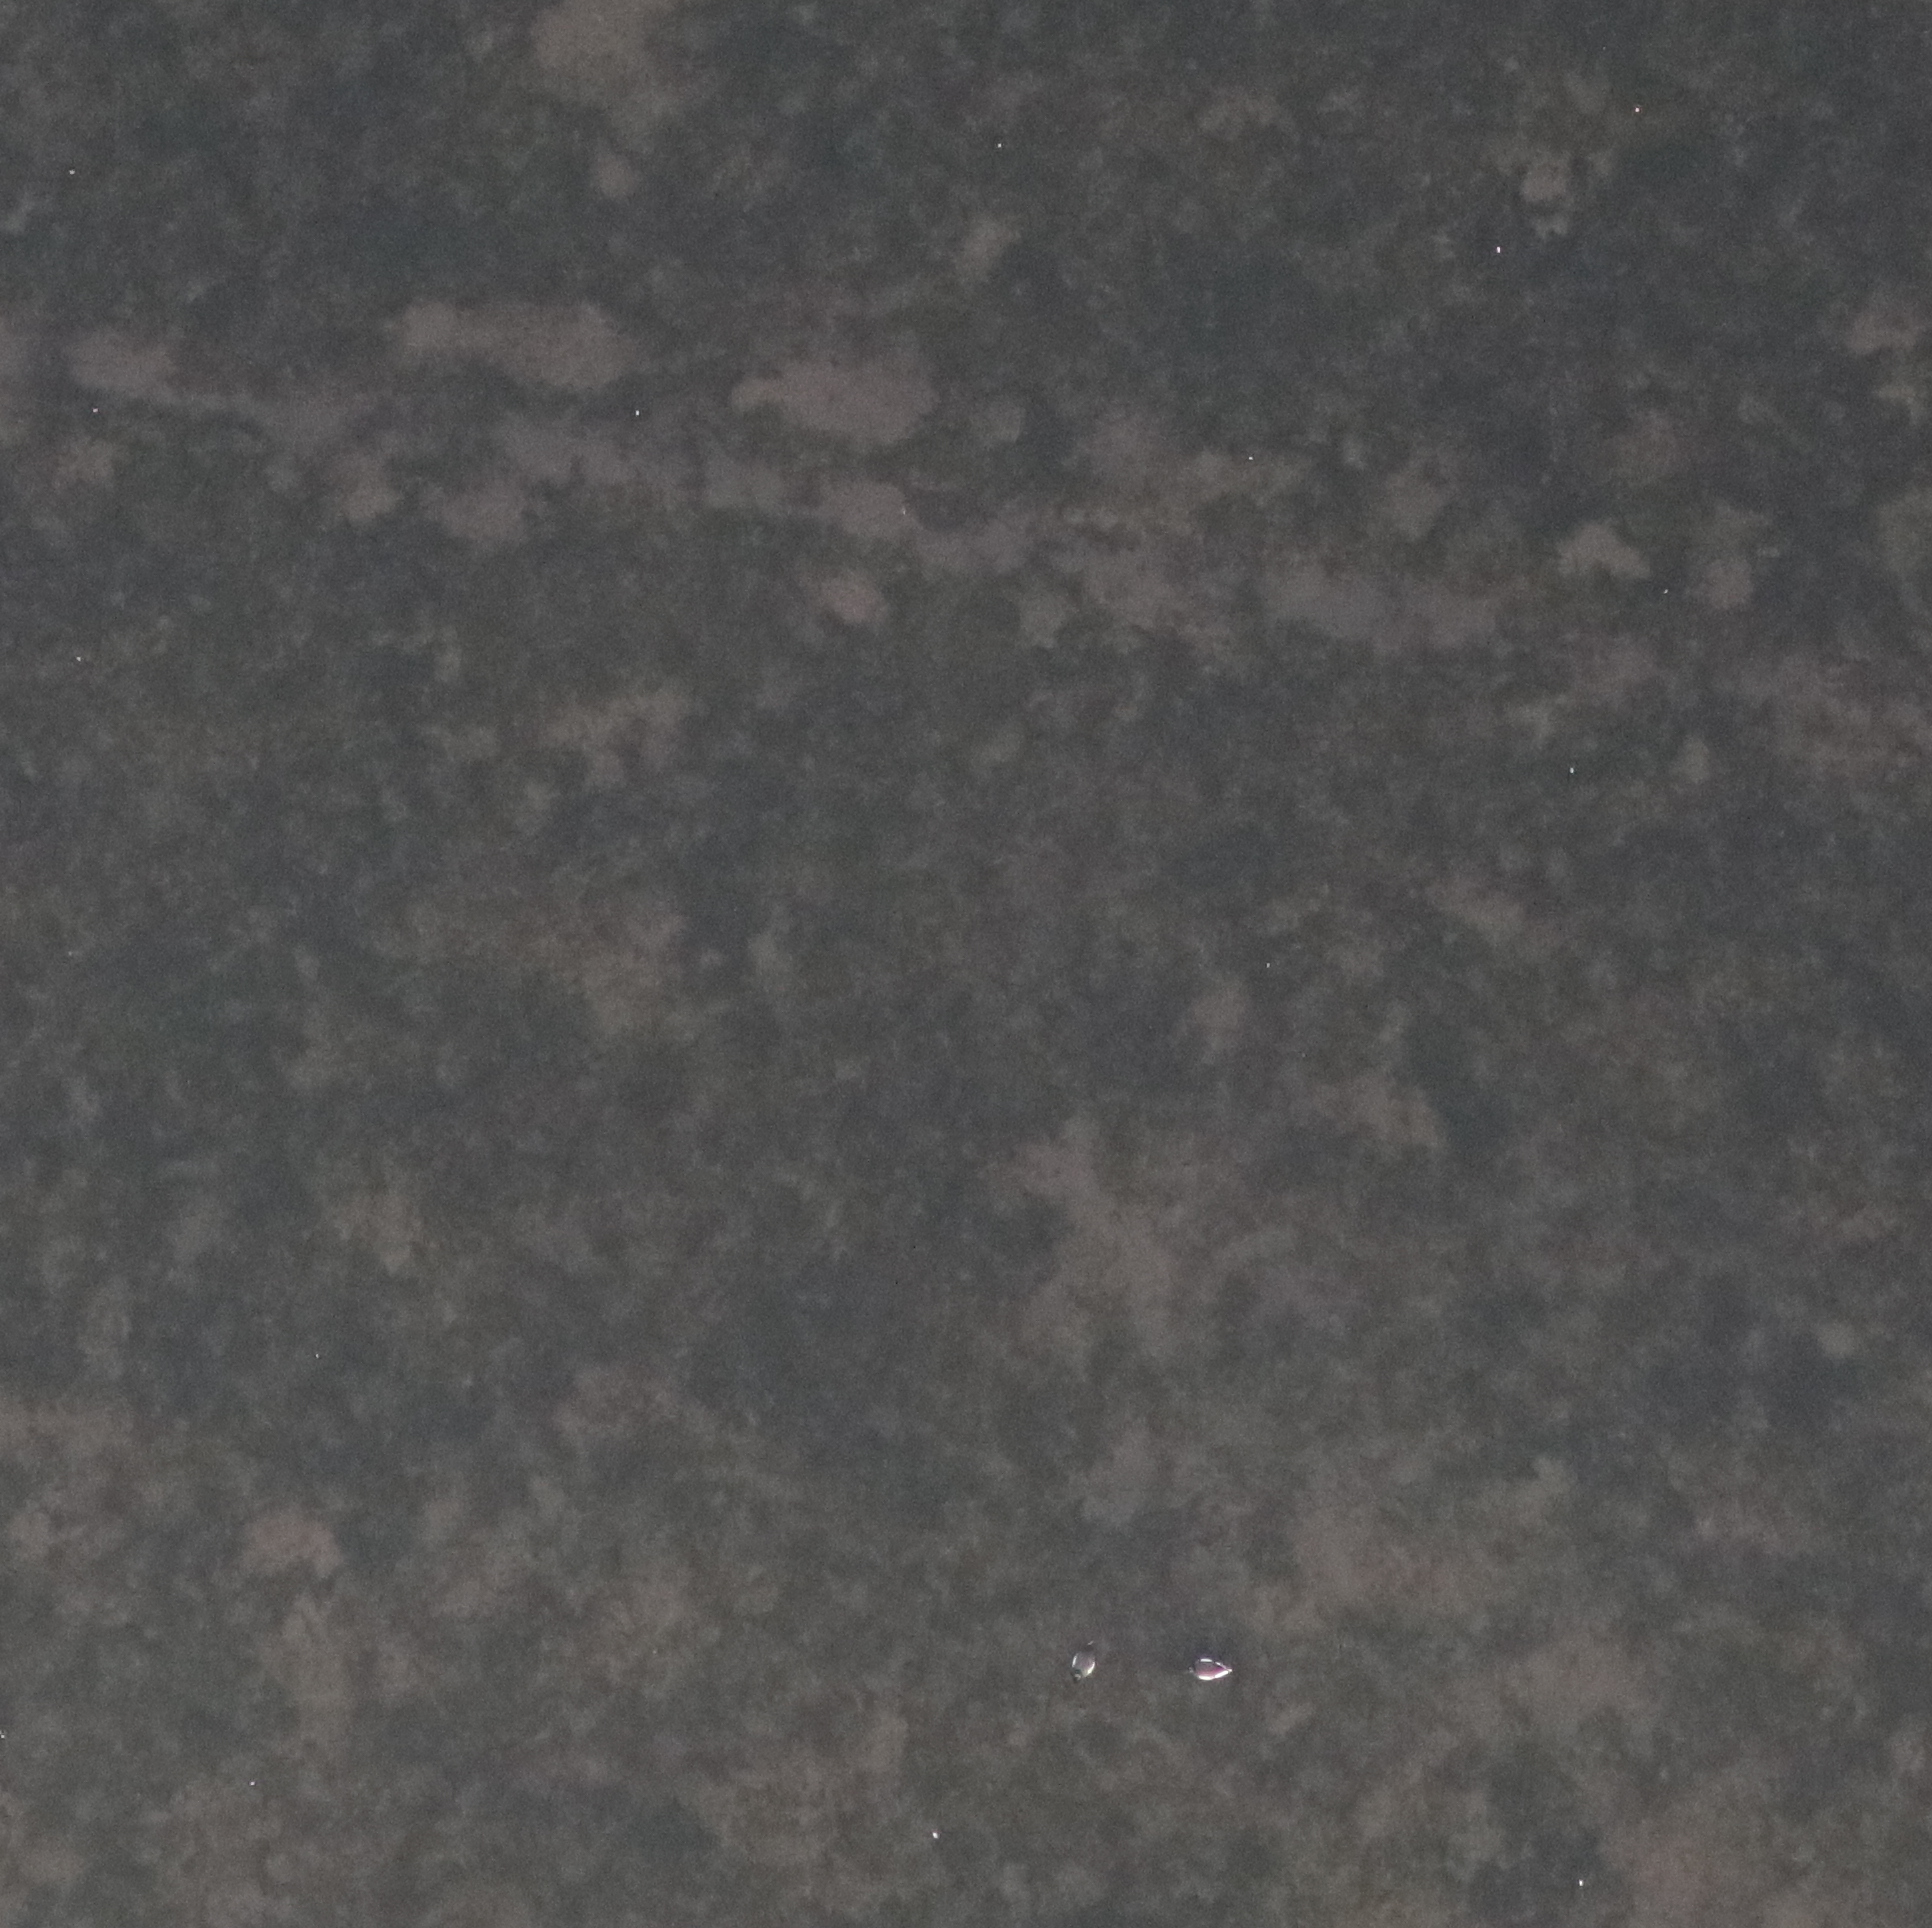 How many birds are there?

2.